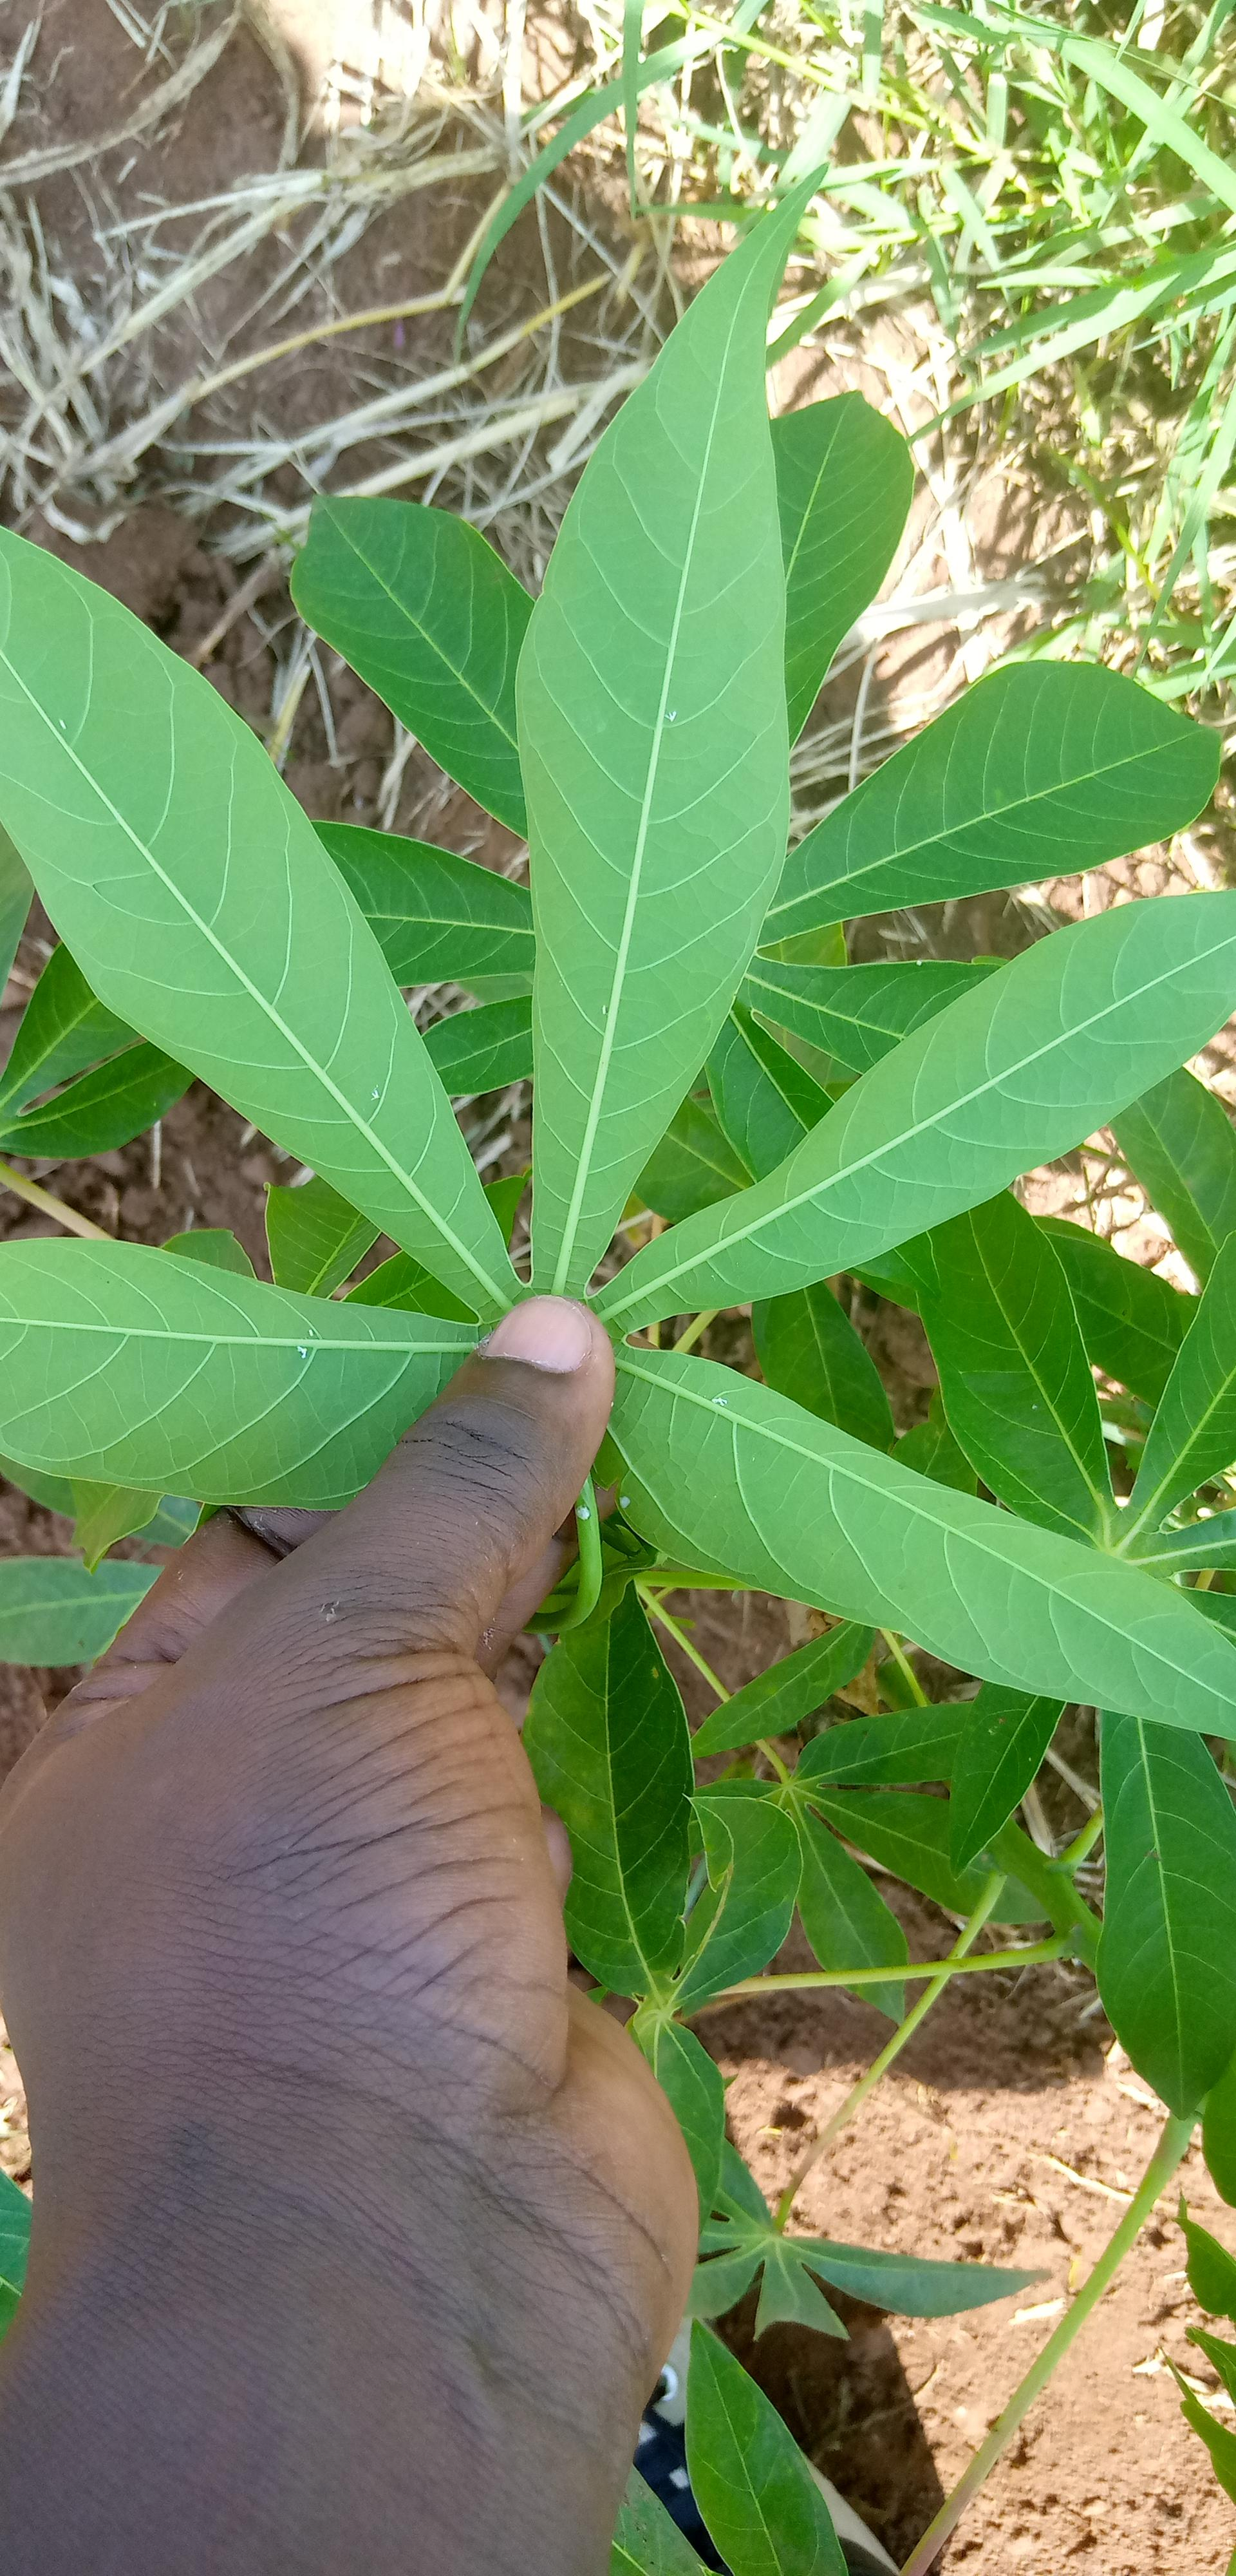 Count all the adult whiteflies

8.